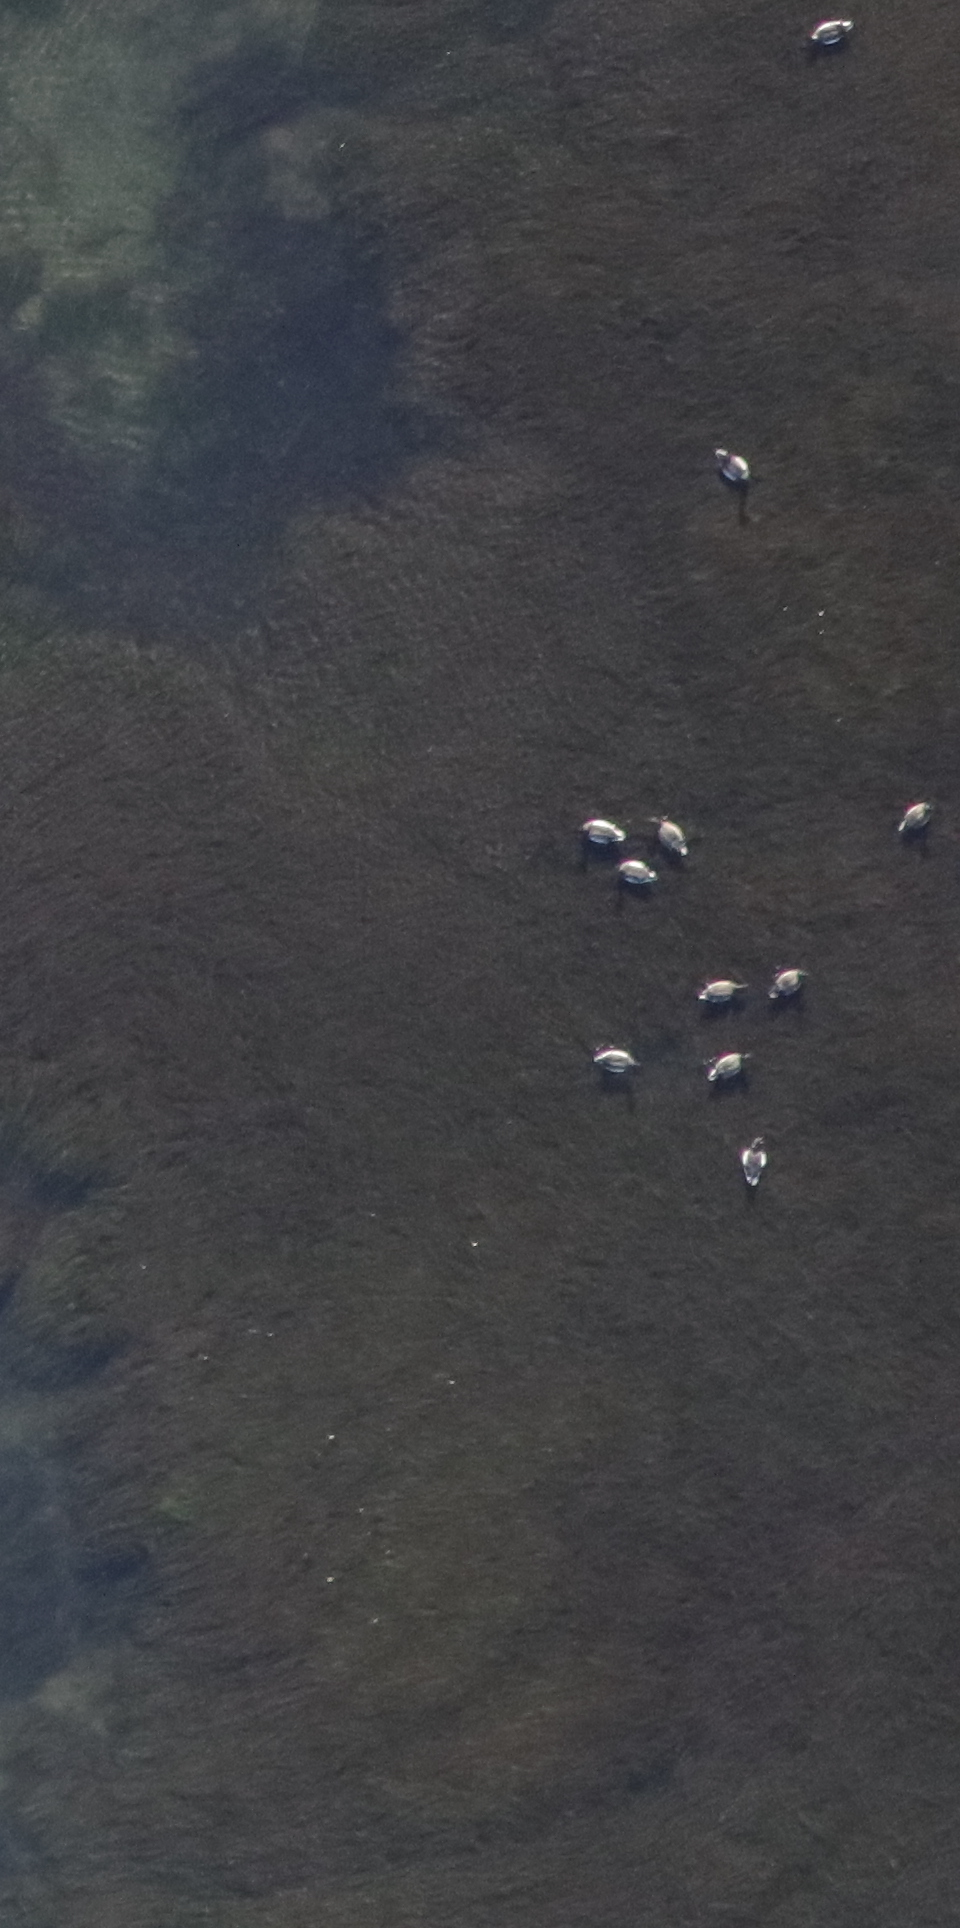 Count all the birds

11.